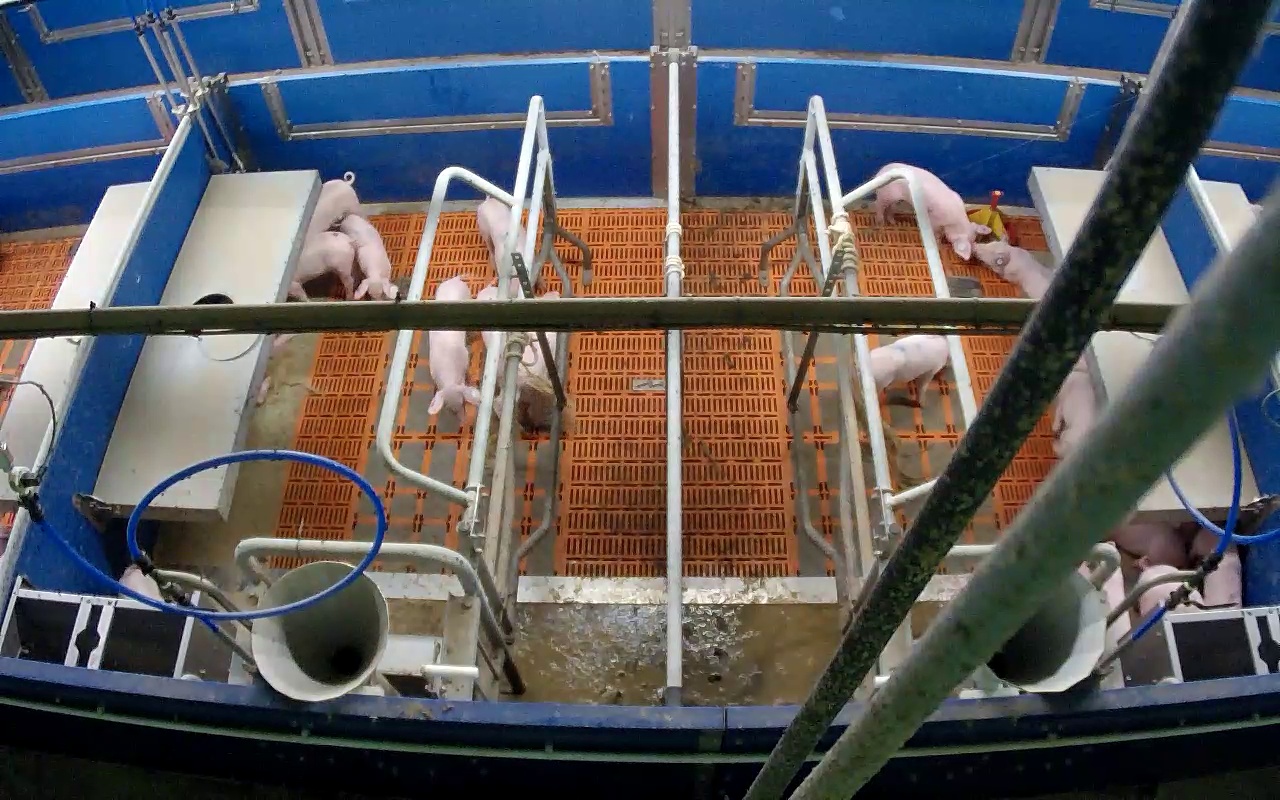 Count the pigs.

16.